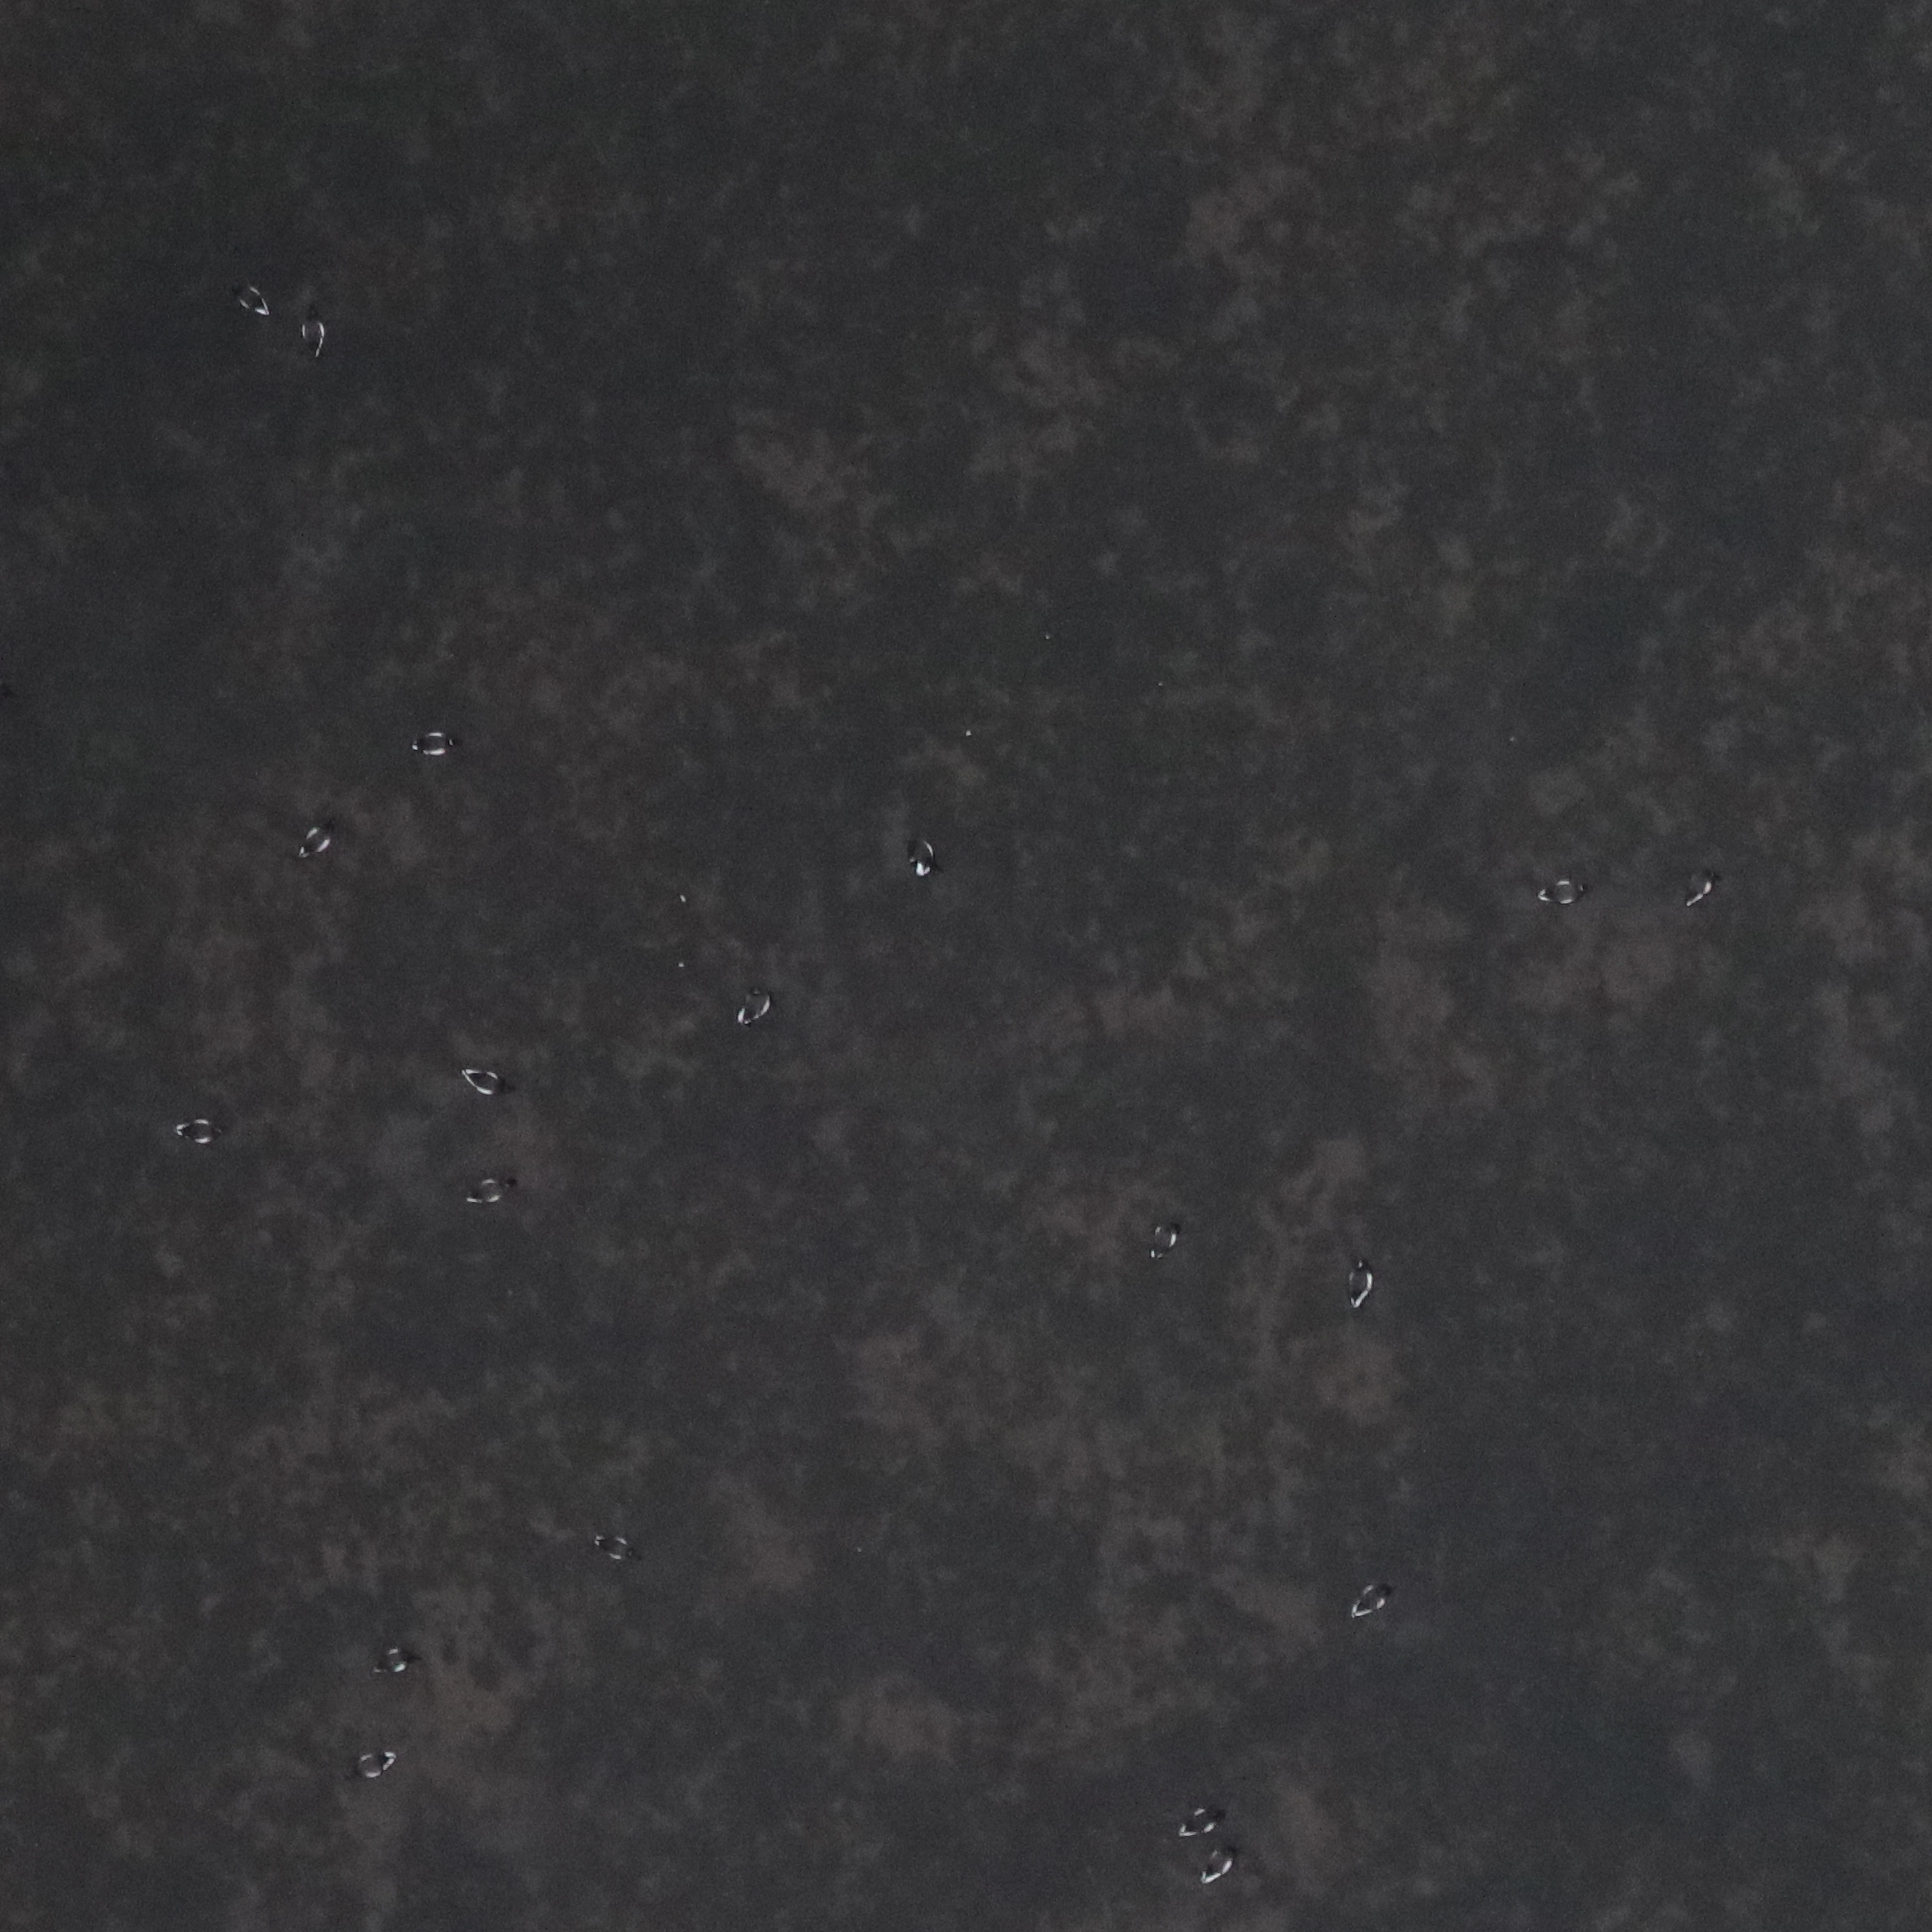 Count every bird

19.